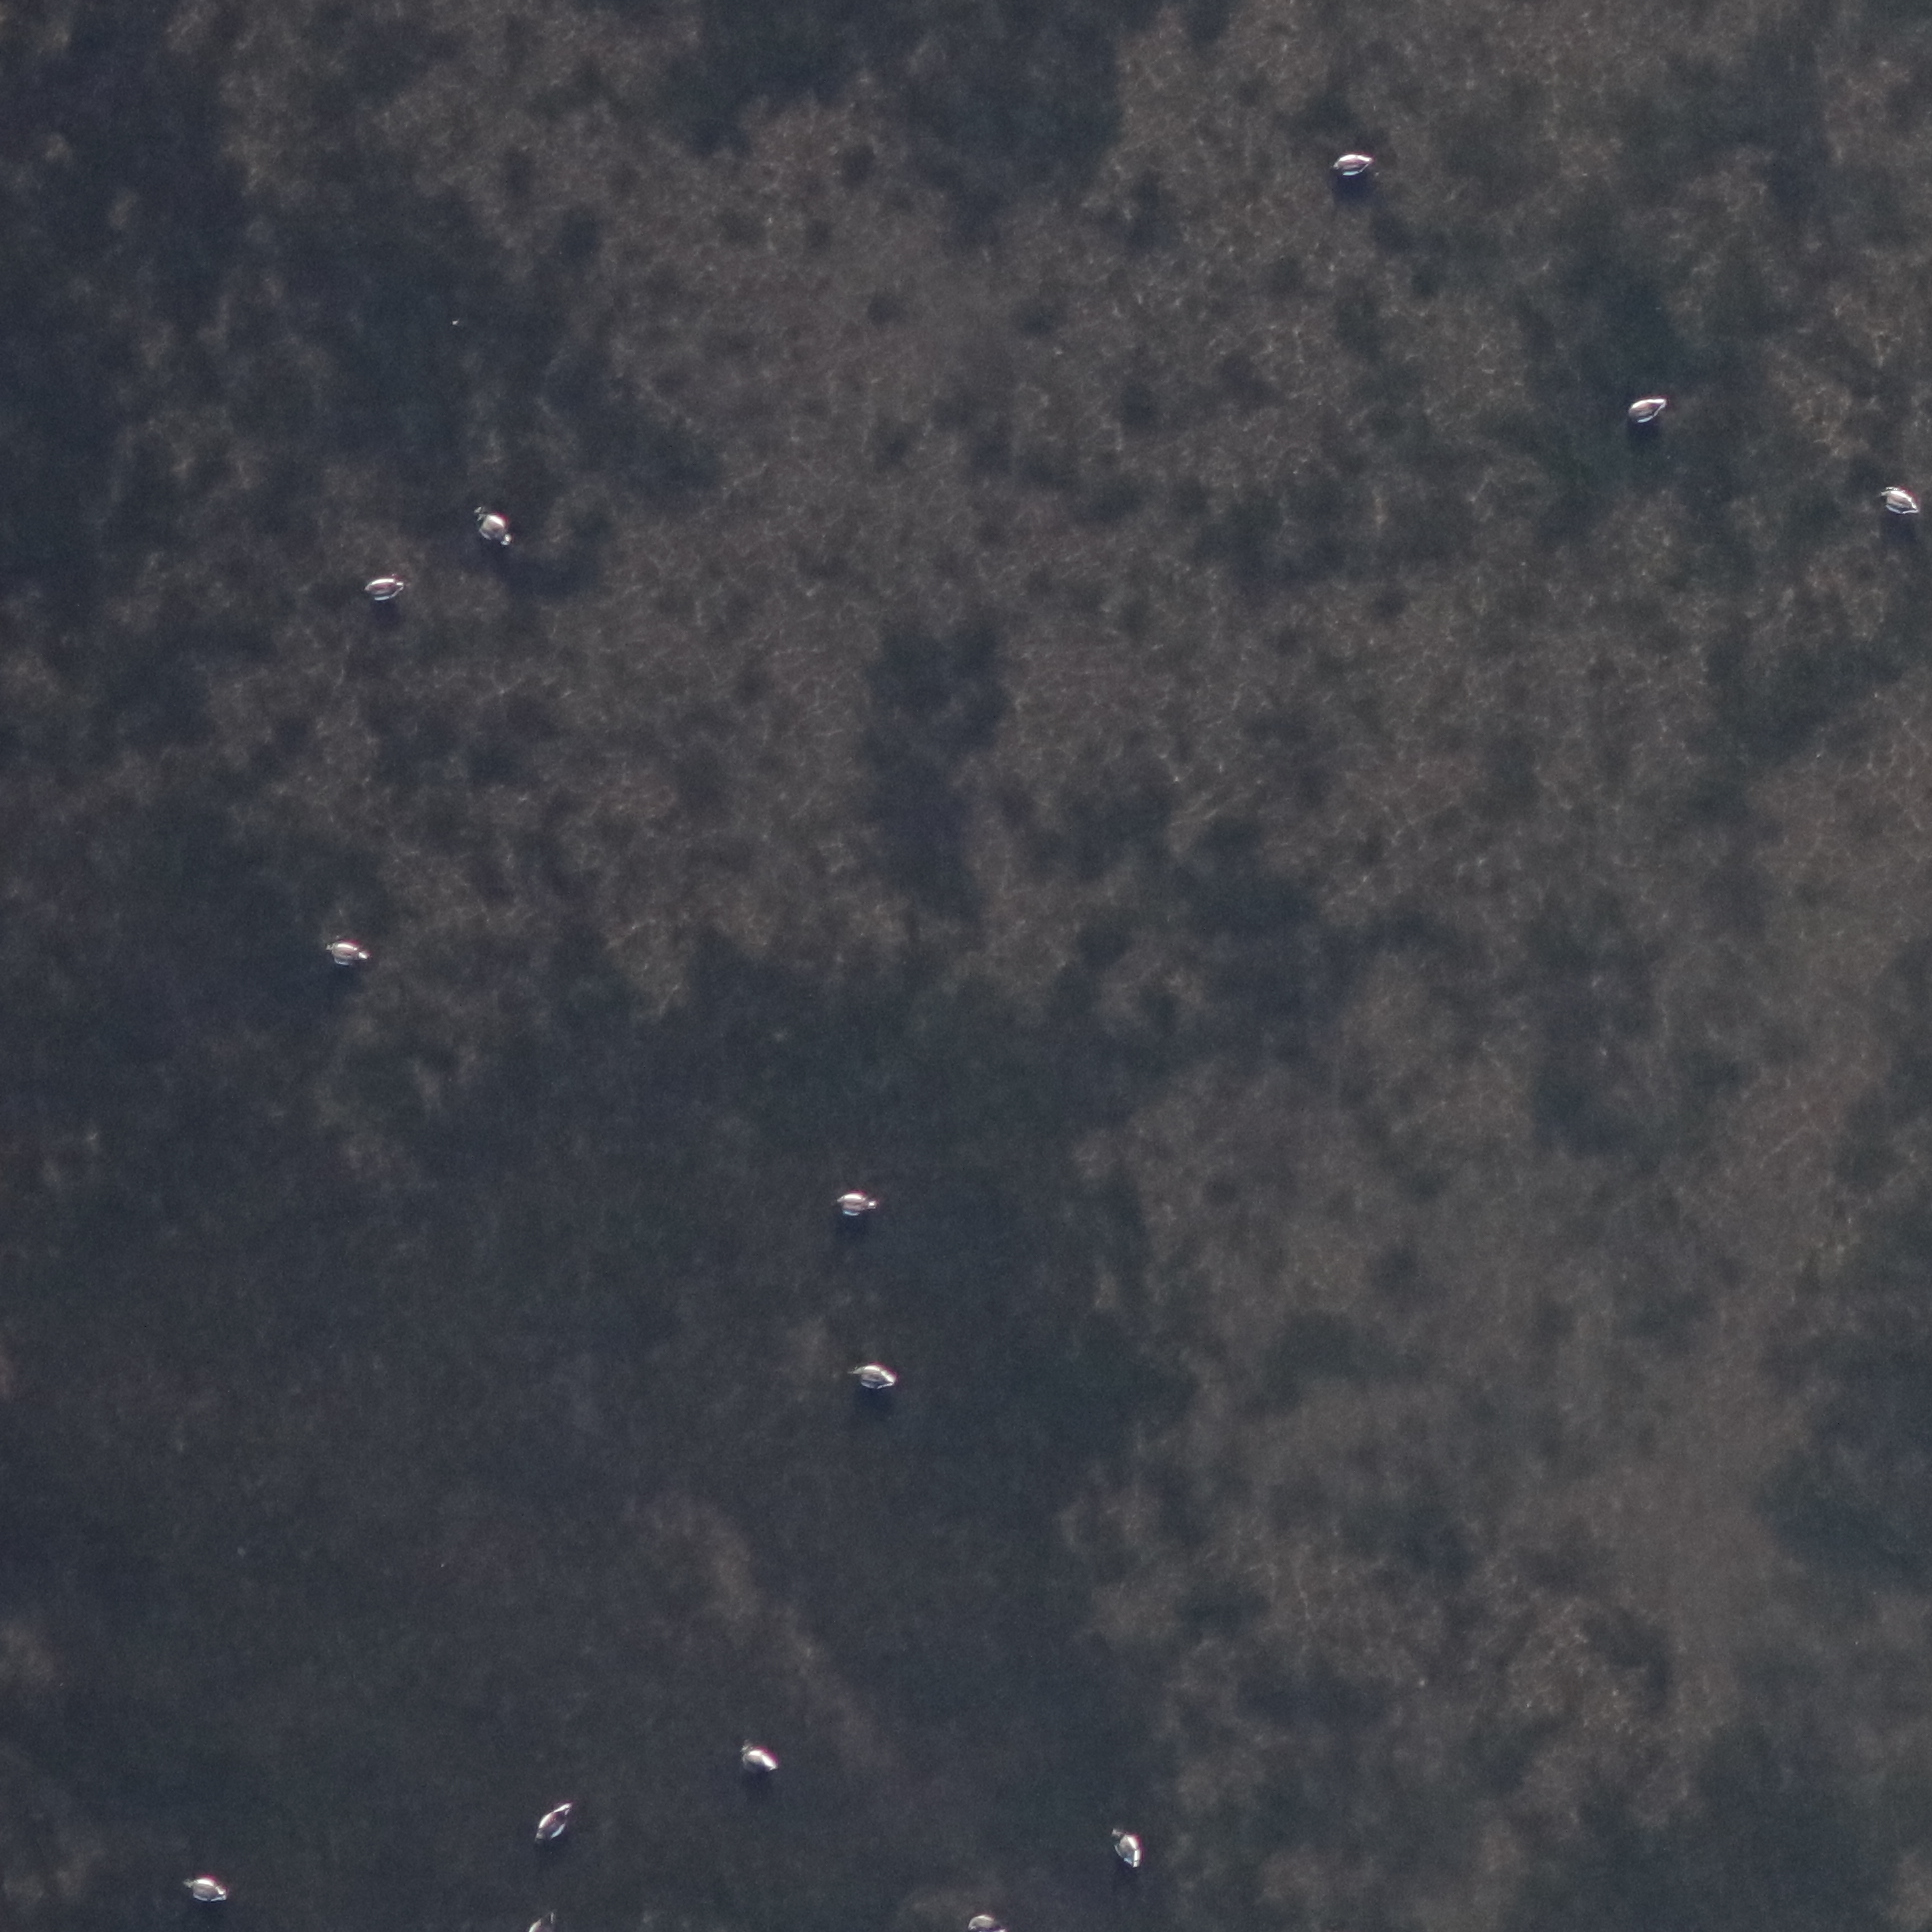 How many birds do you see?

13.